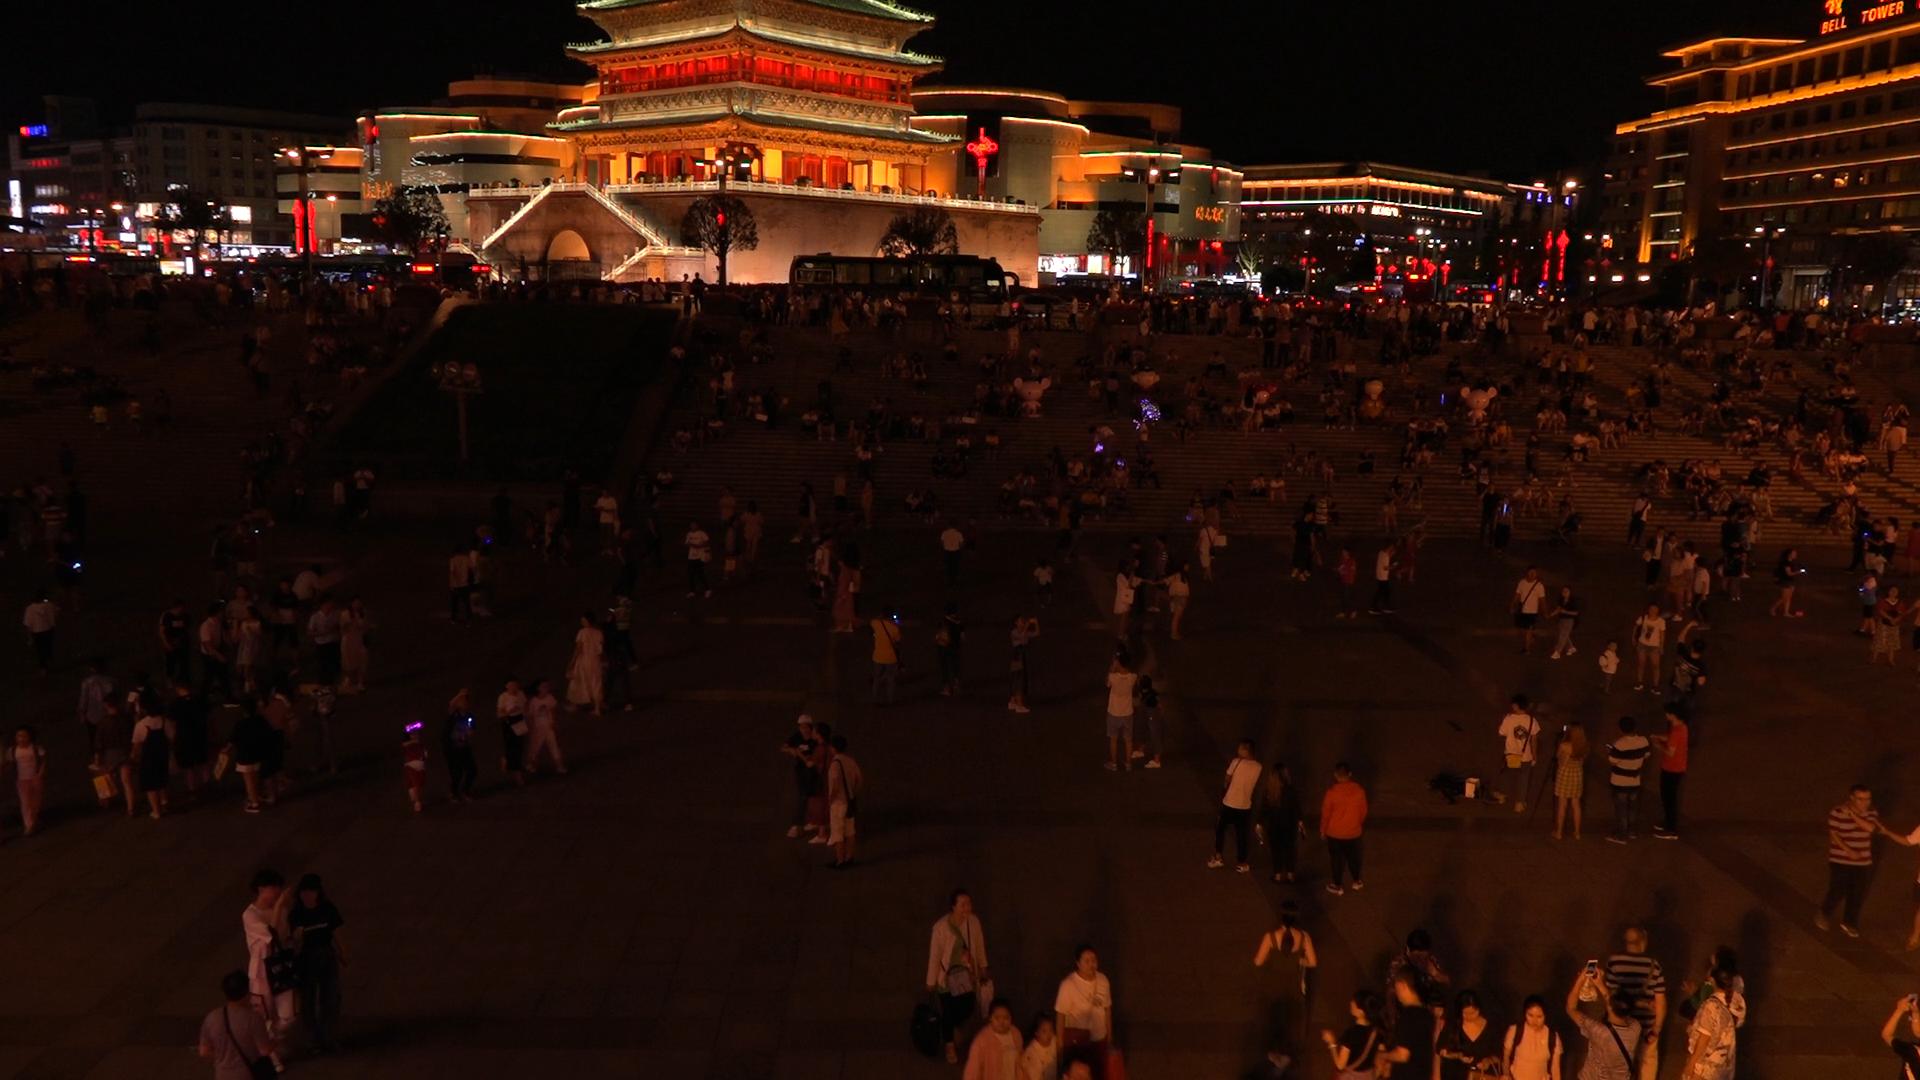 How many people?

398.